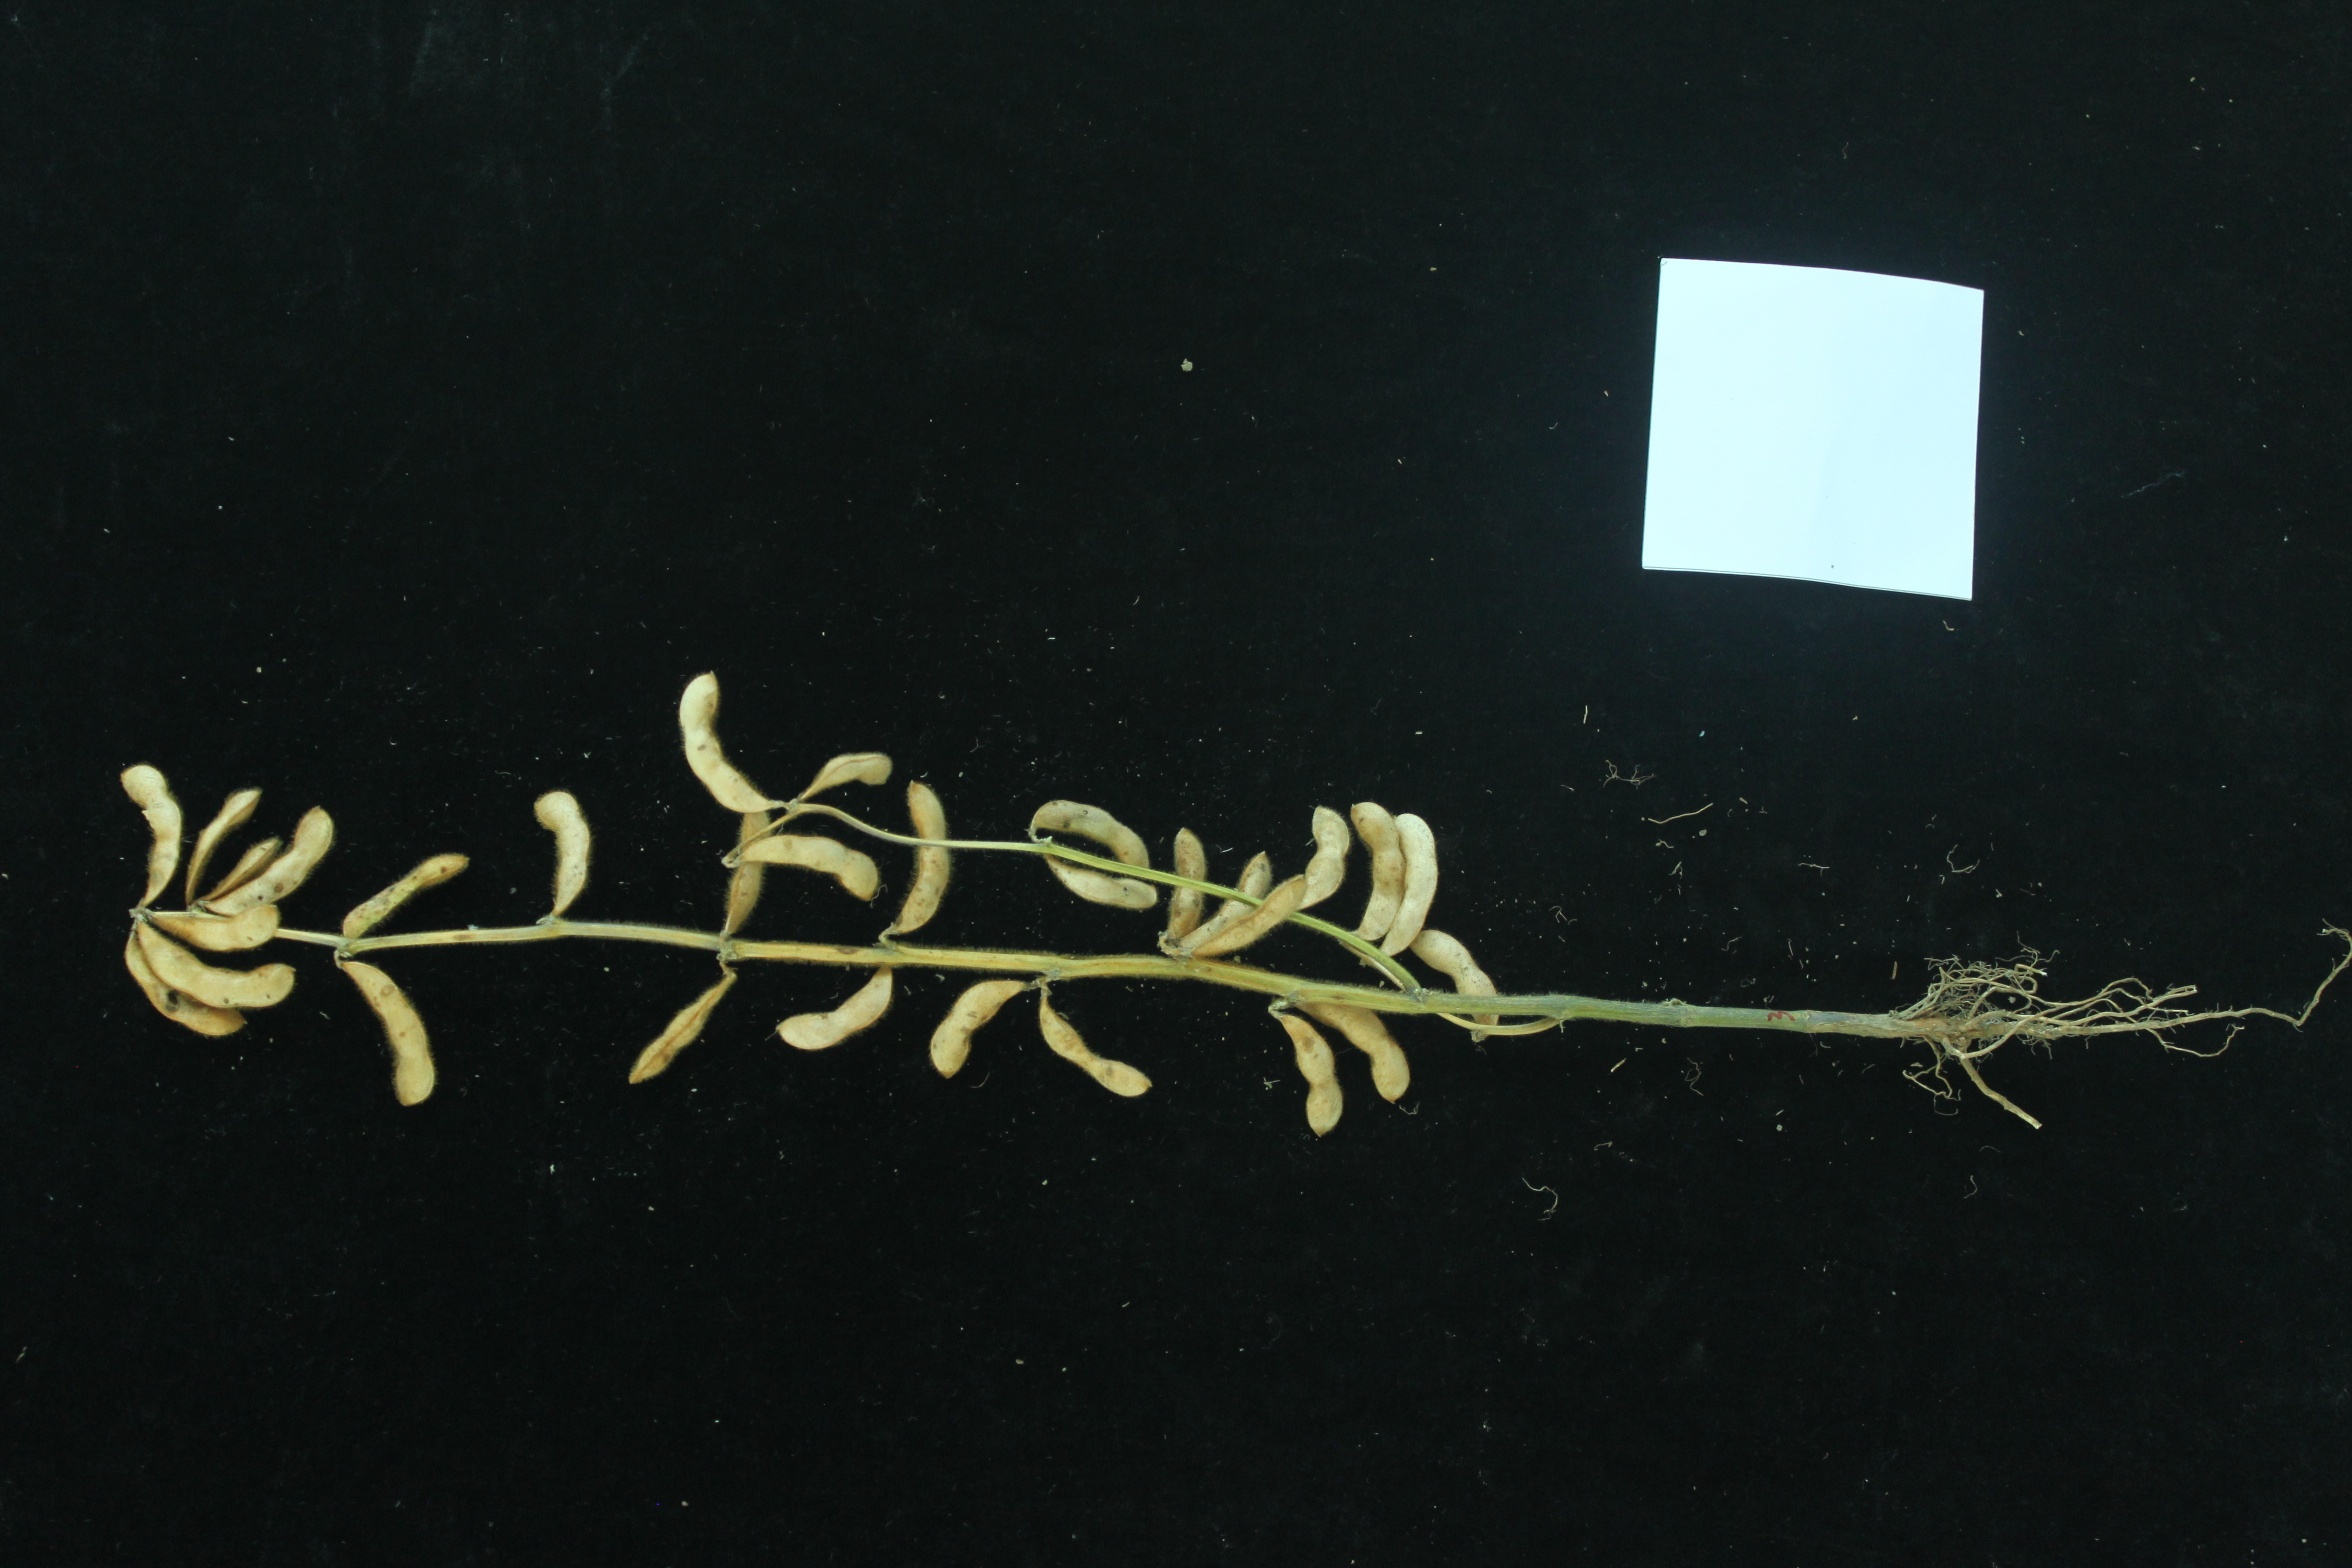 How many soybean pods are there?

30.